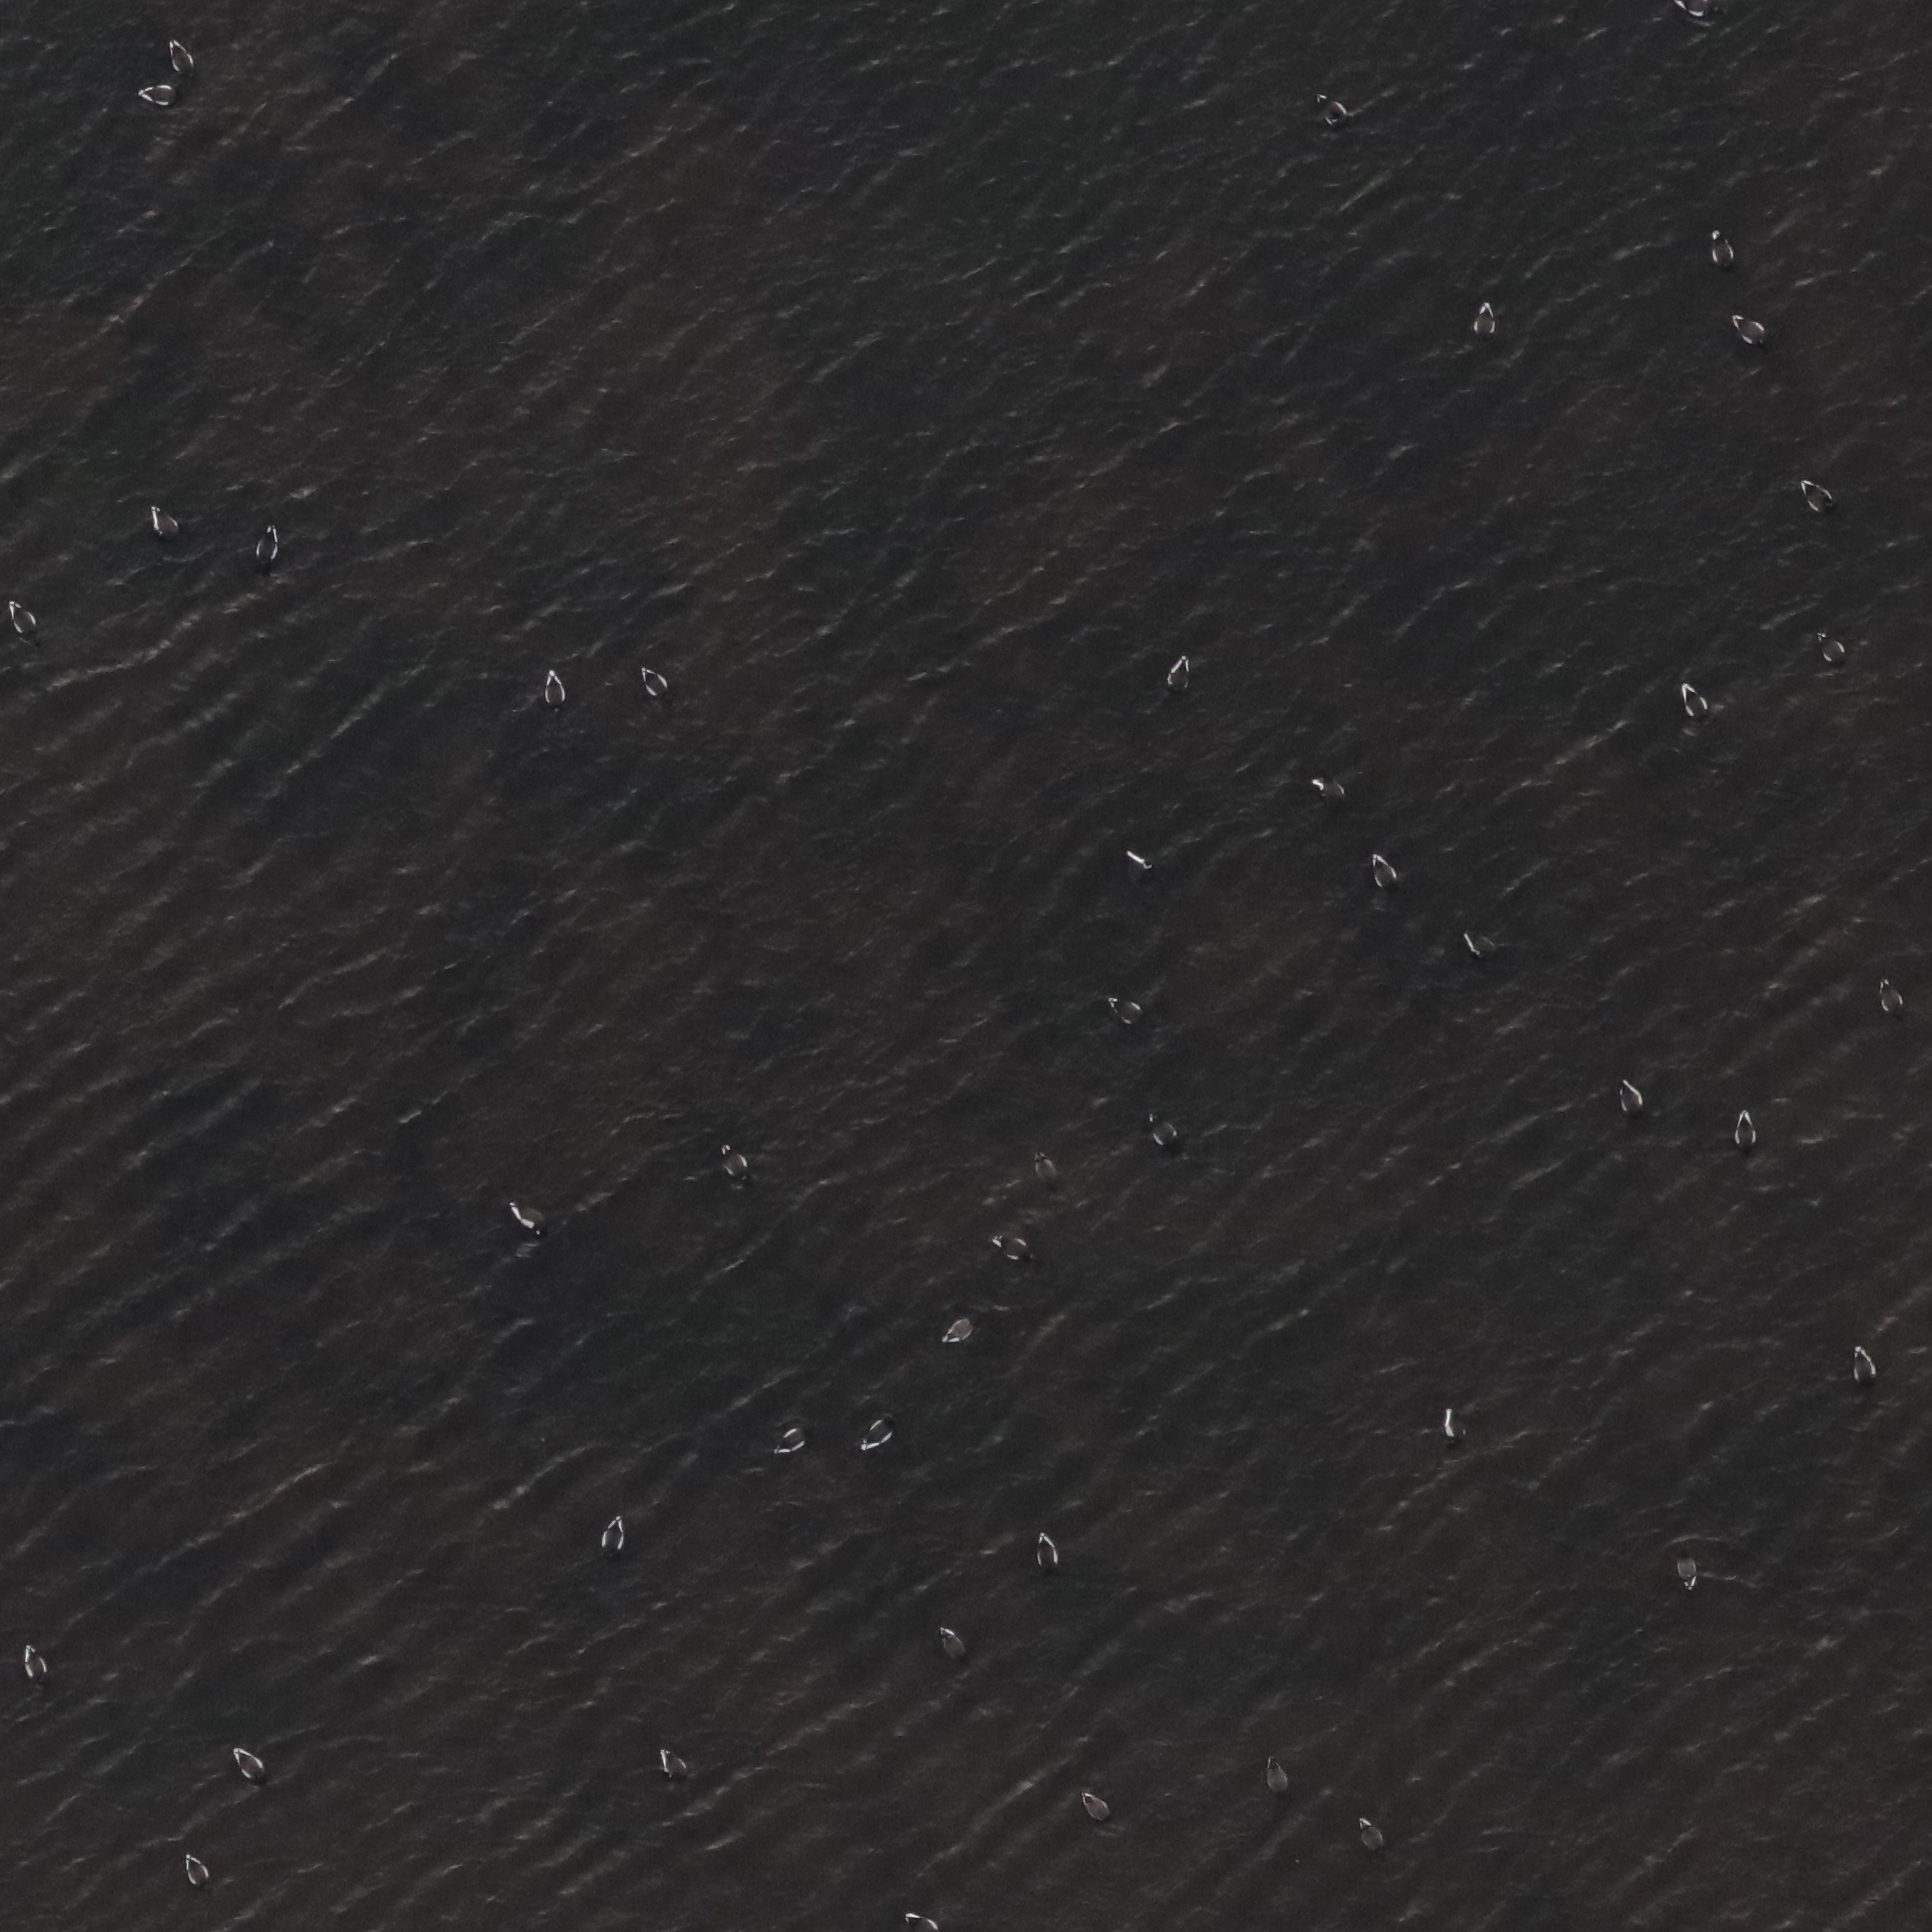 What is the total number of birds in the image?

46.